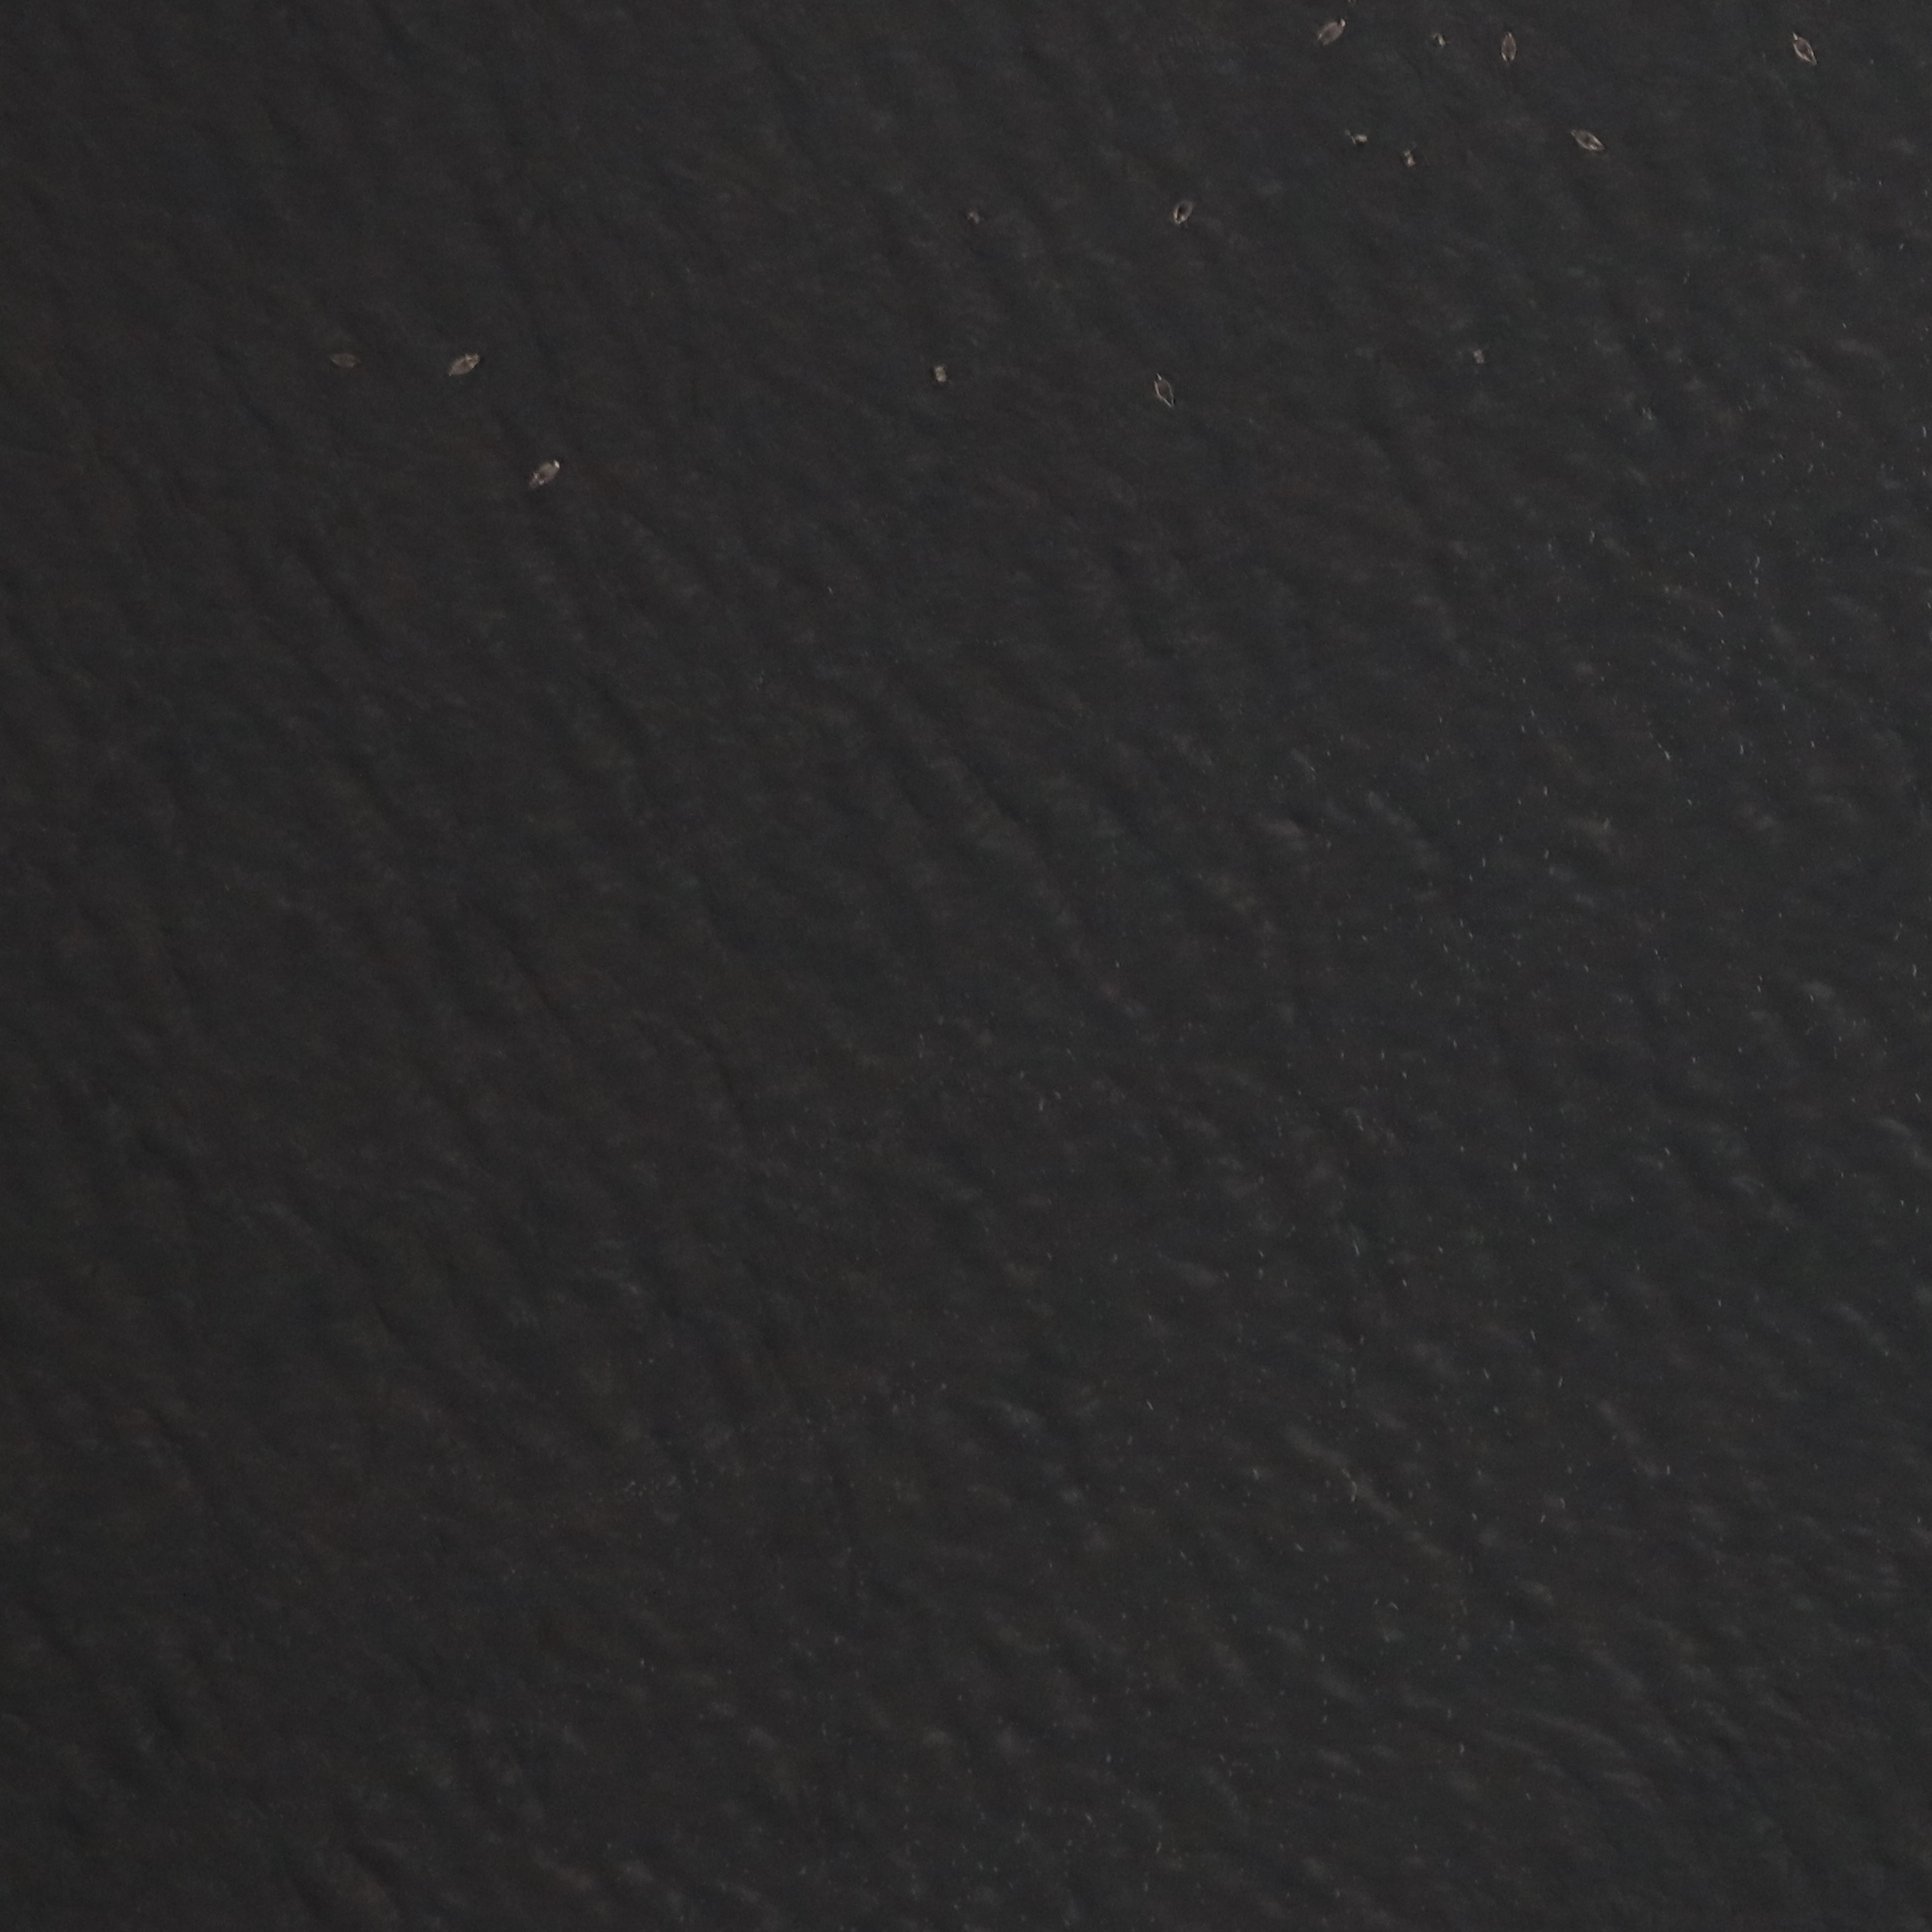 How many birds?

12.